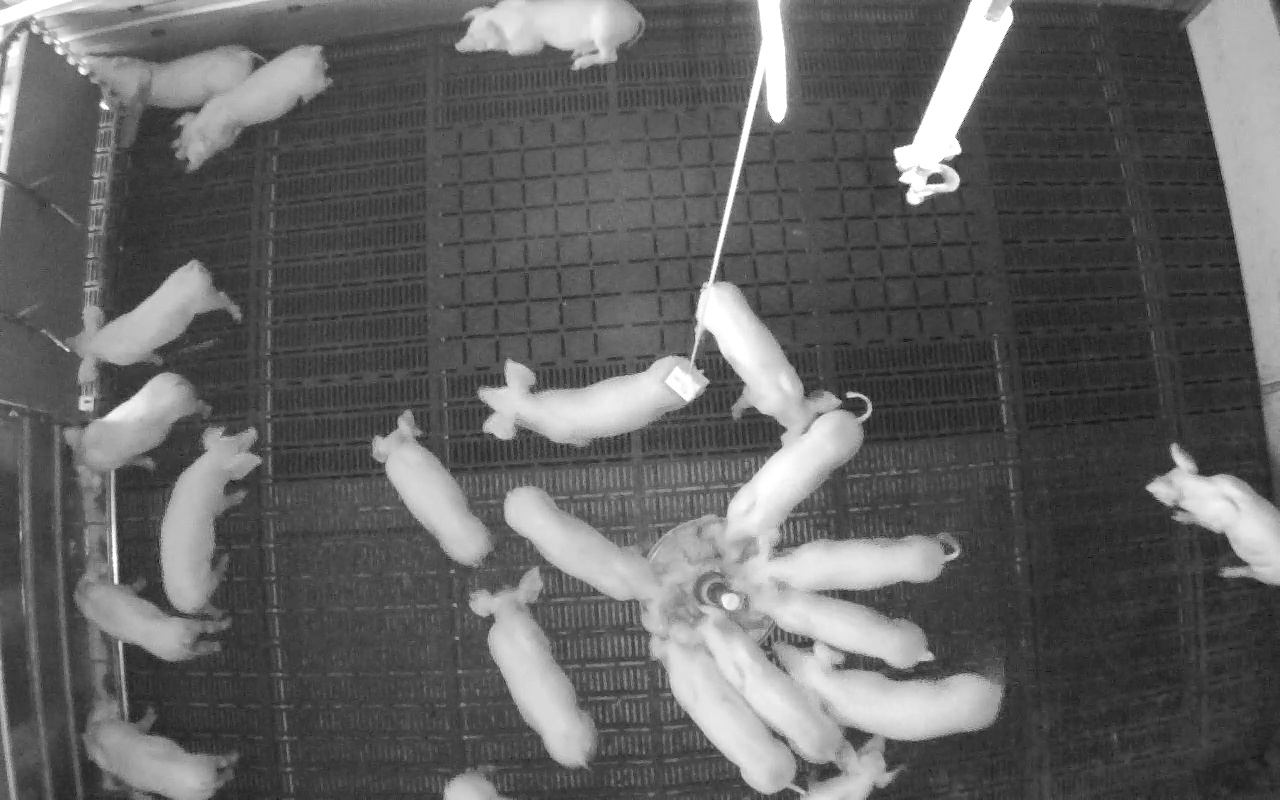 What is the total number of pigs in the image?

22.